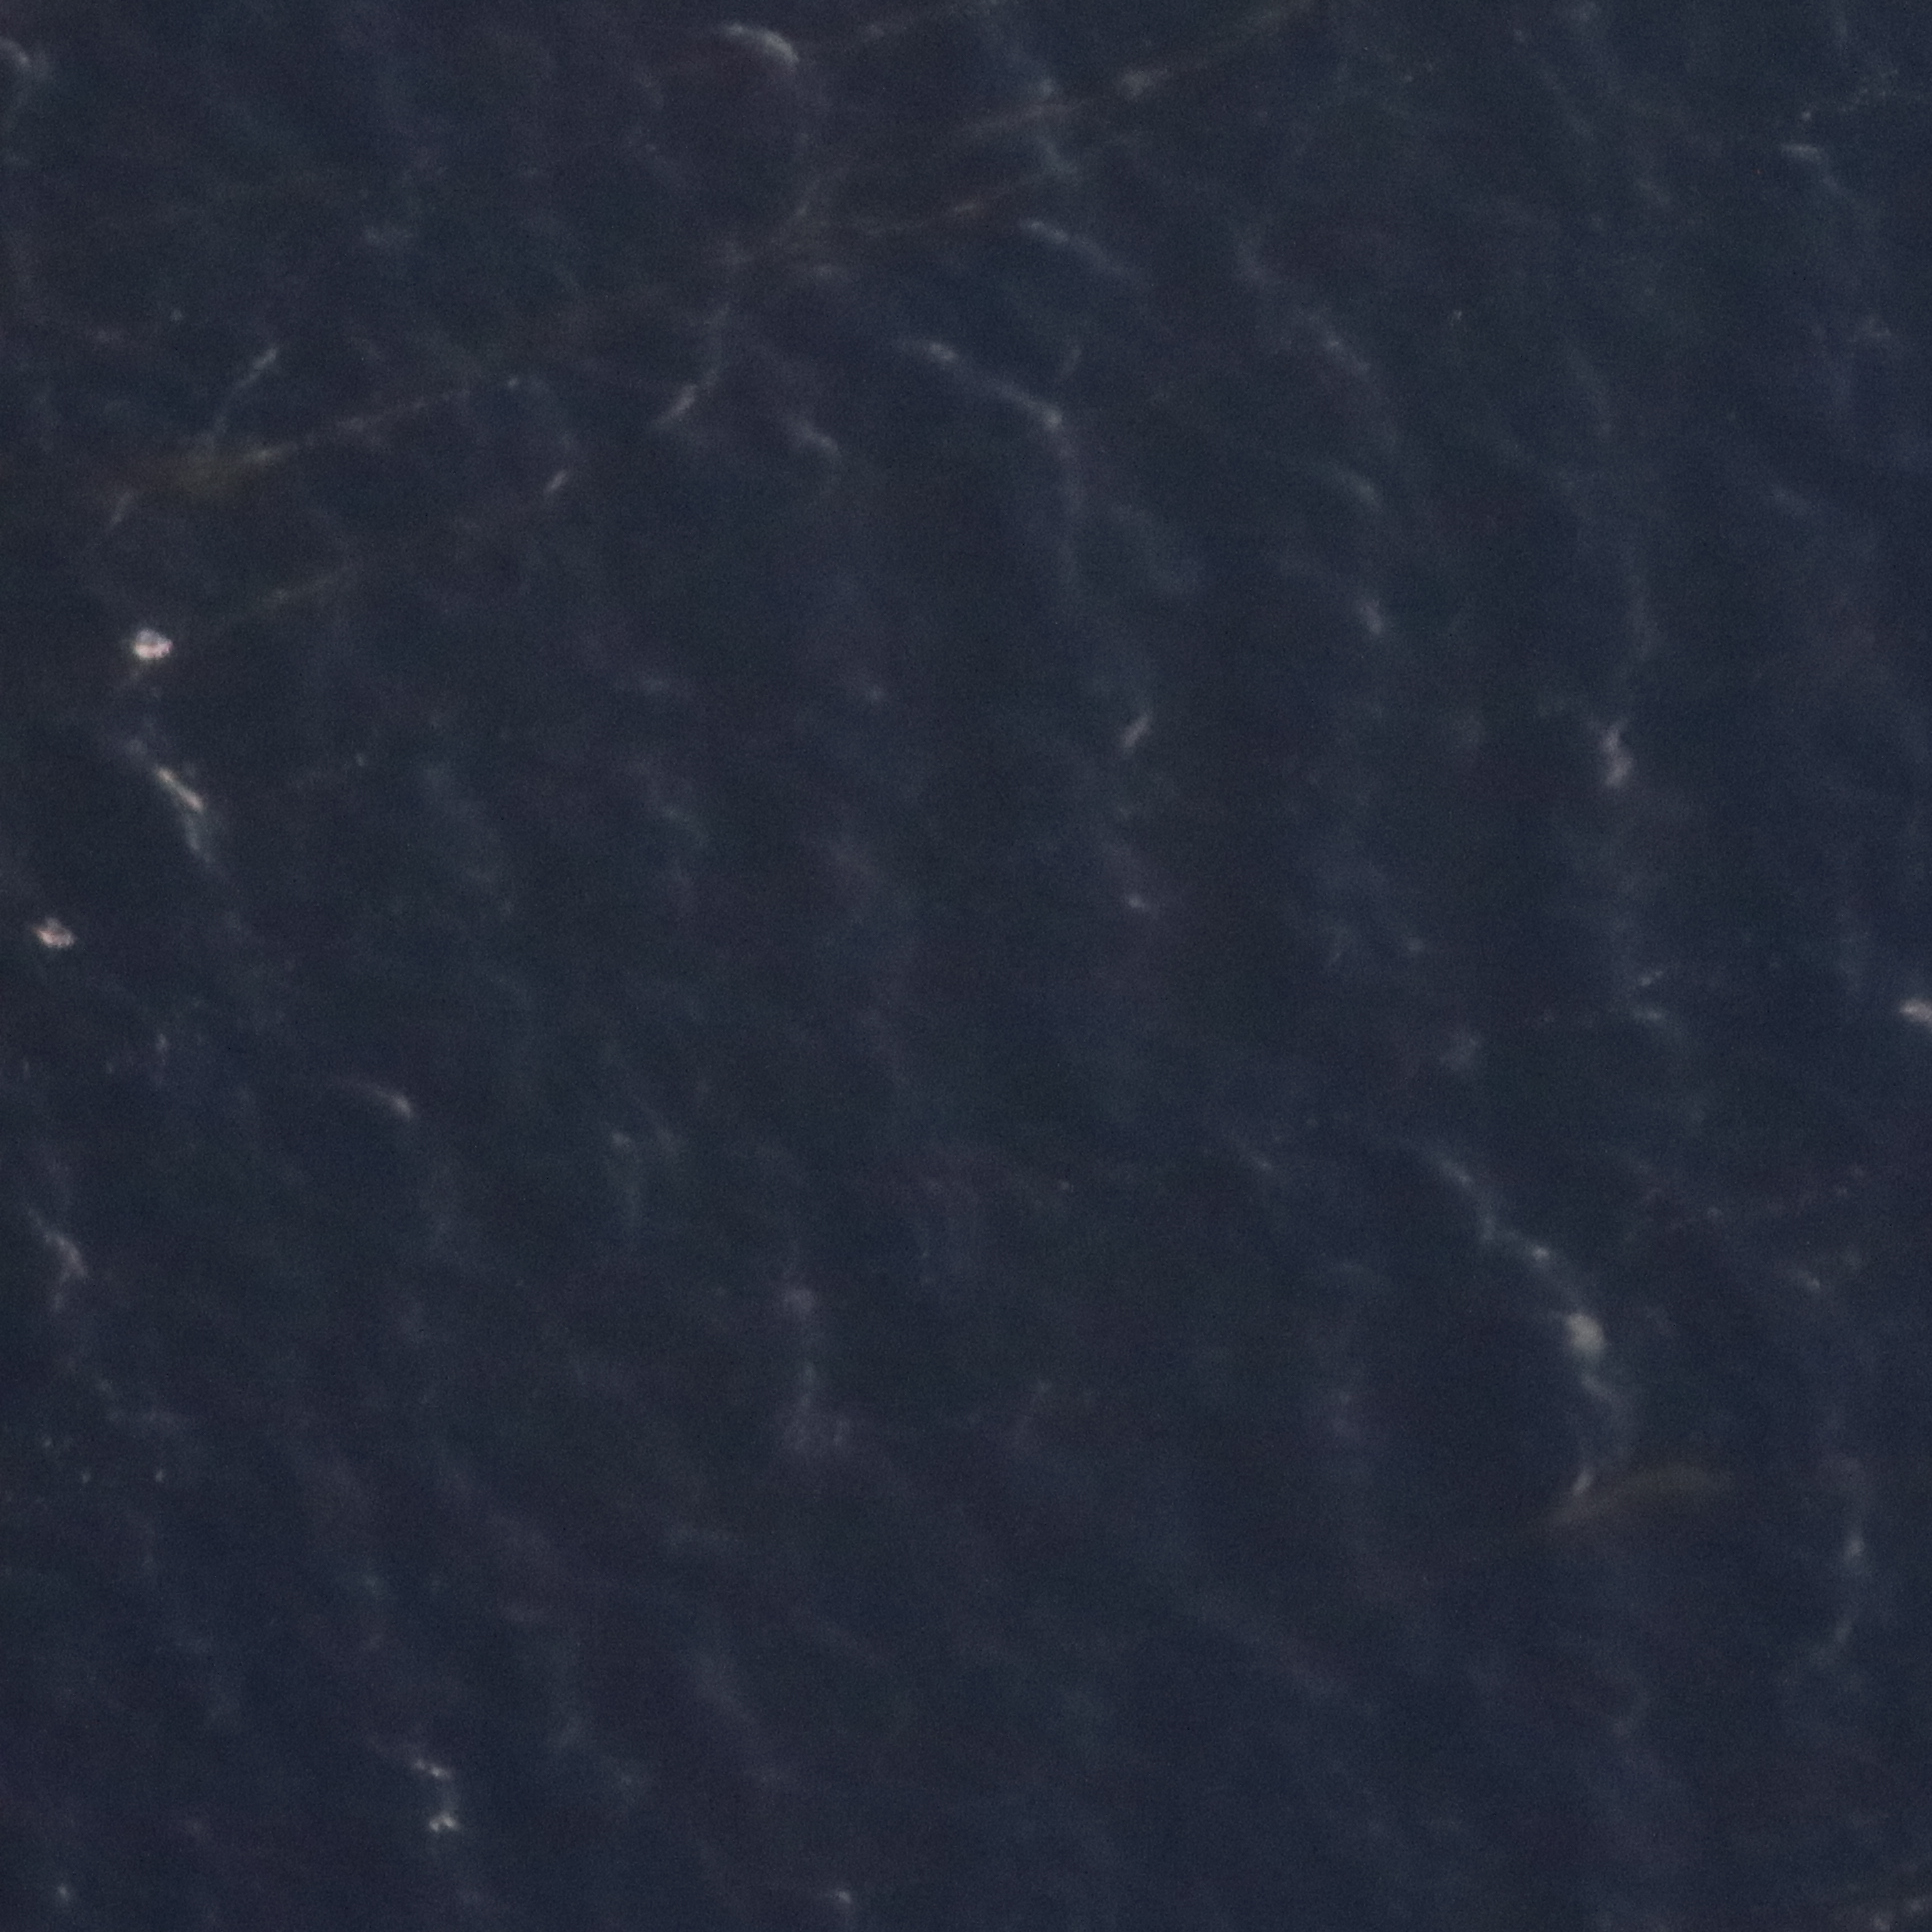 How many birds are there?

2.